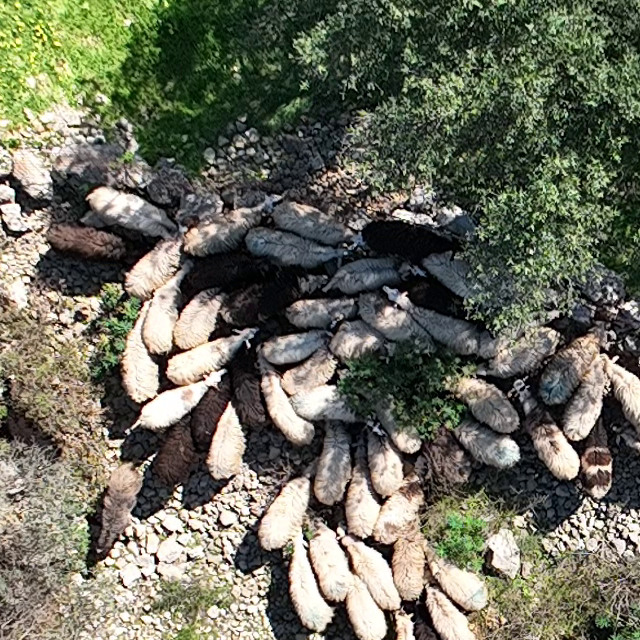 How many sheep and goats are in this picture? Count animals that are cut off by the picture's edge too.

54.